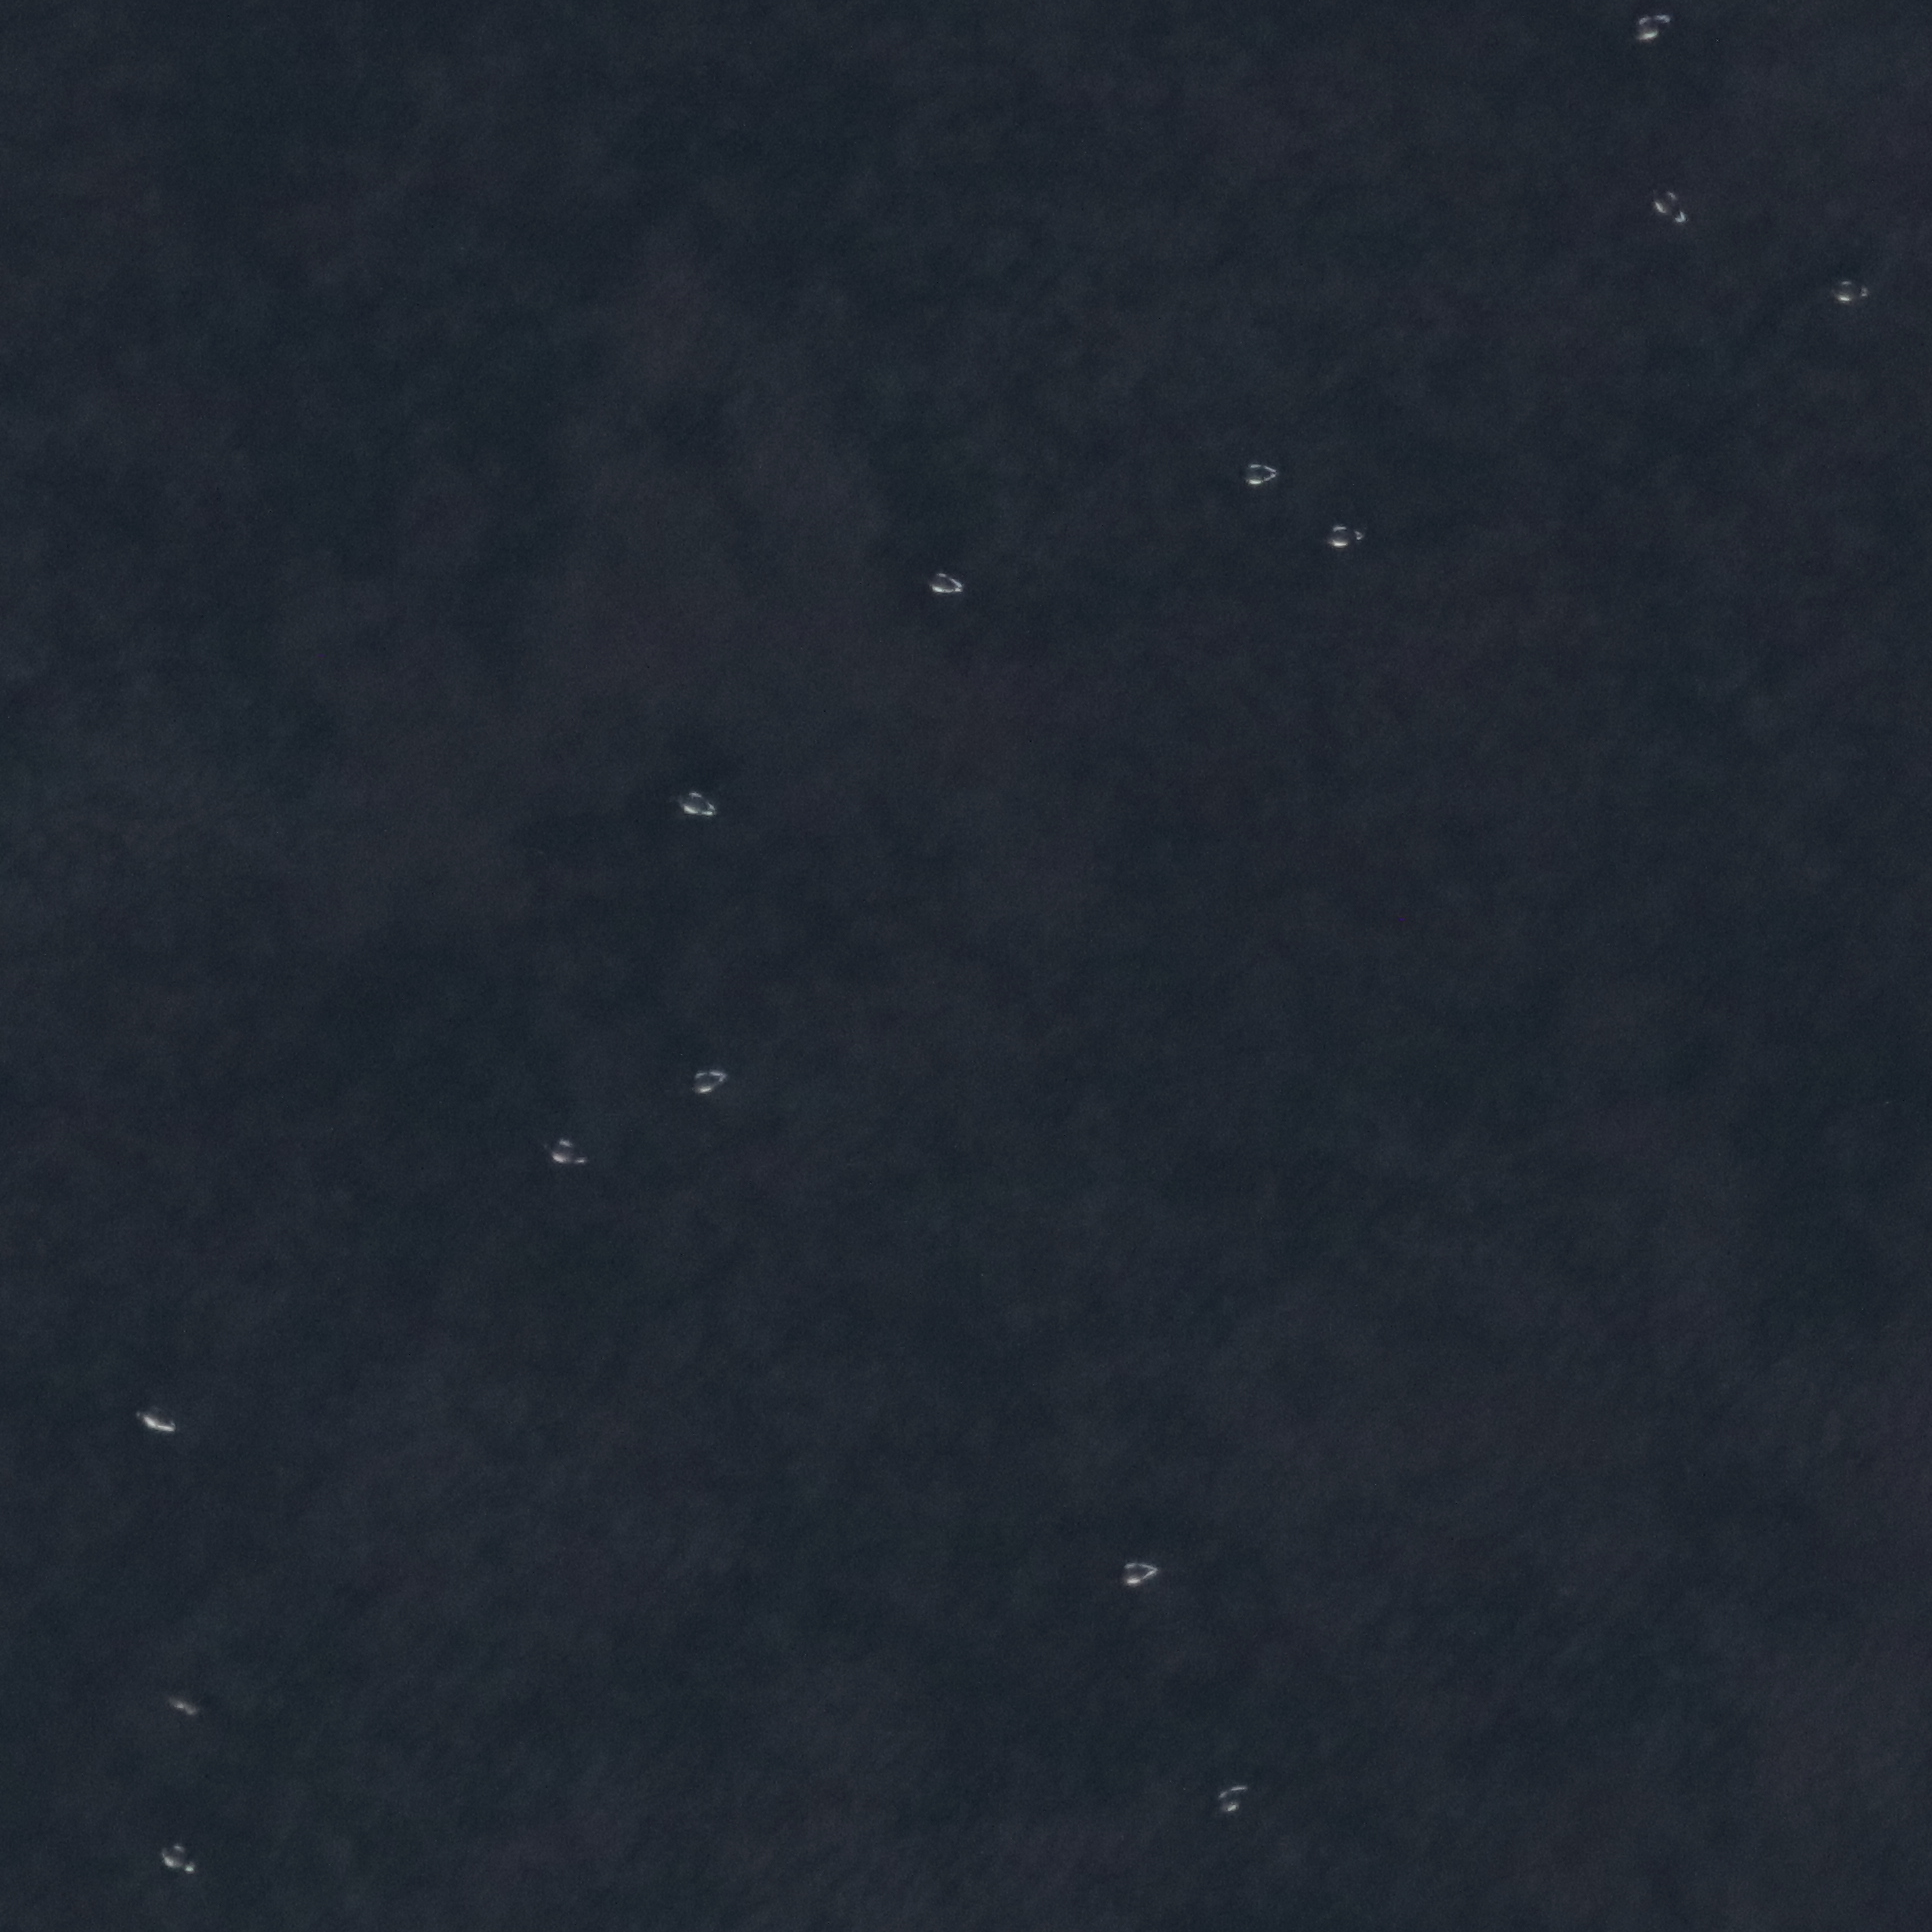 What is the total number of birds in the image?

14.